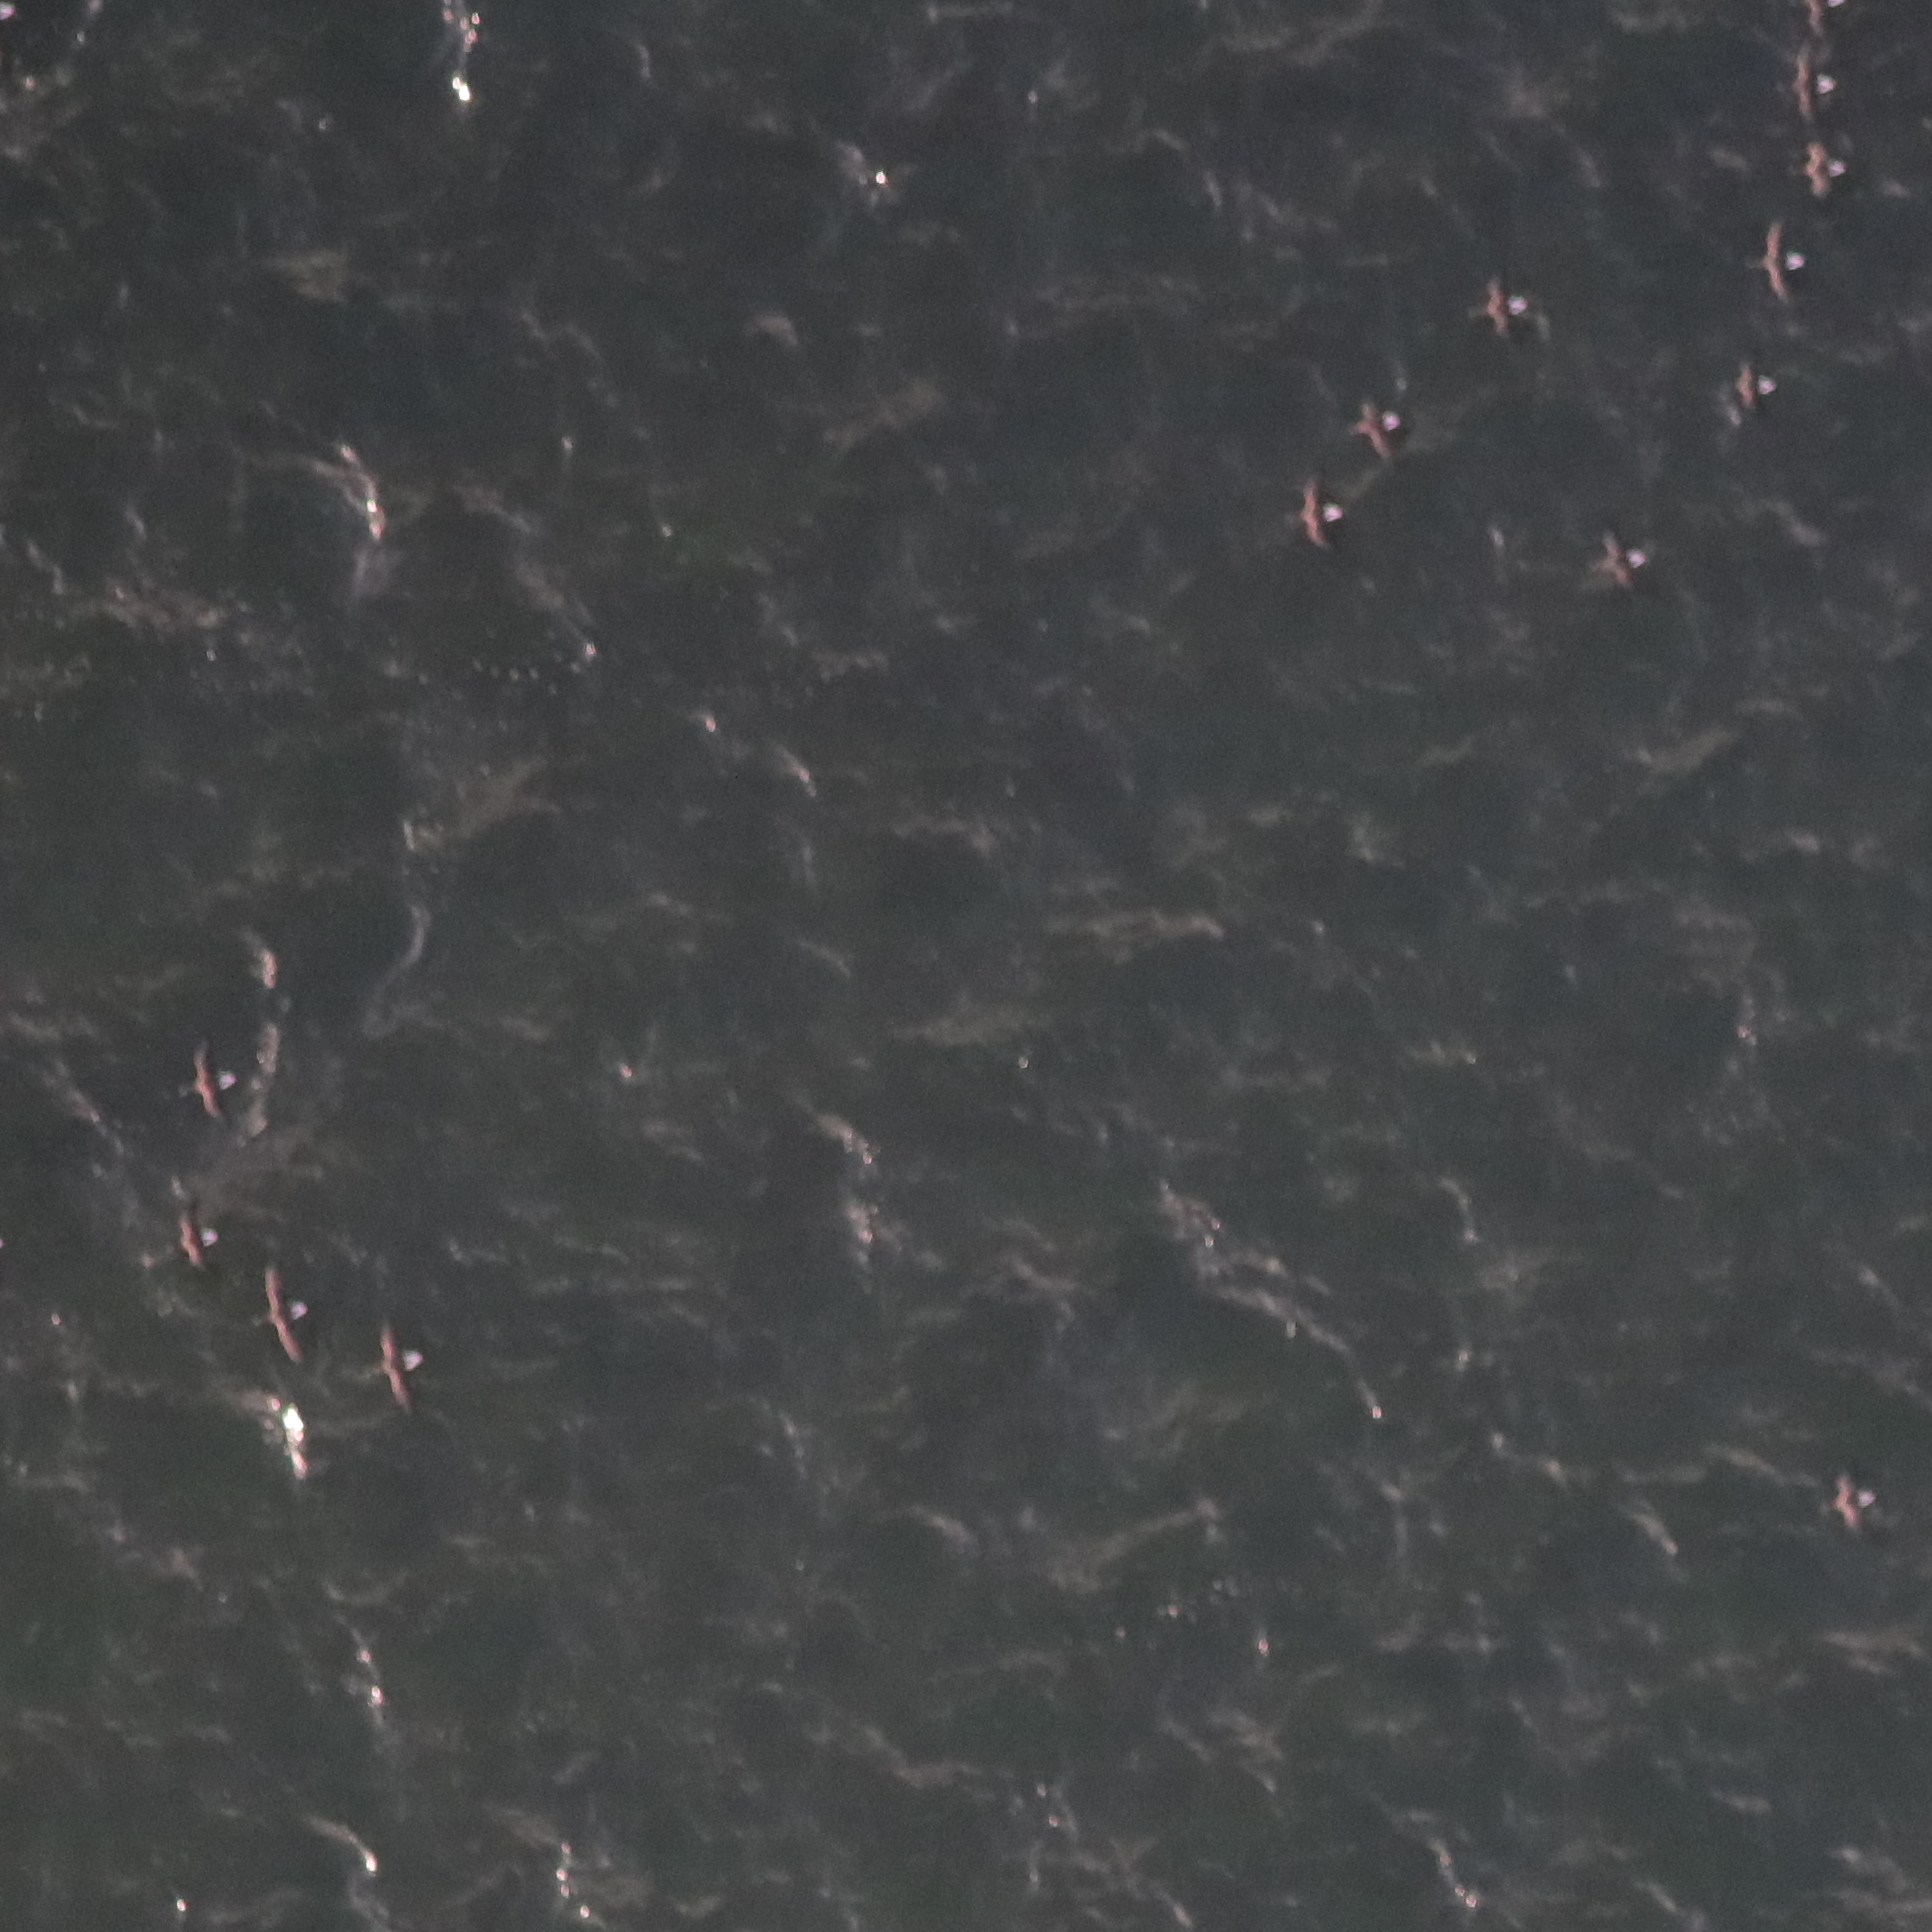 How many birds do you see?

14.